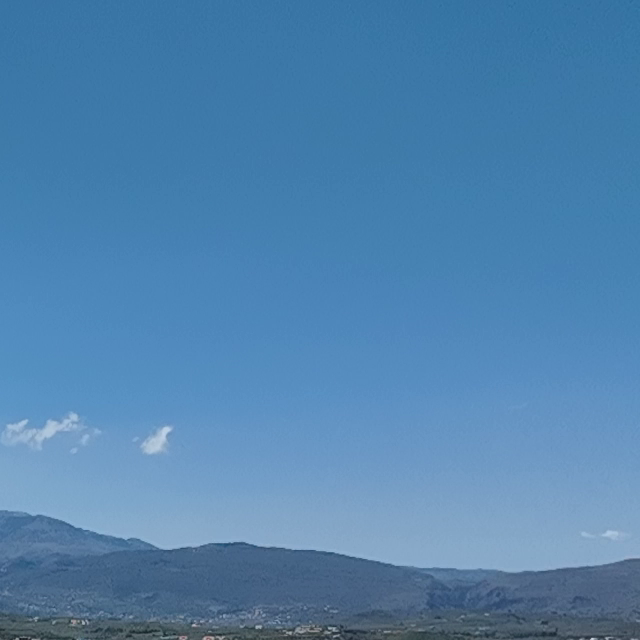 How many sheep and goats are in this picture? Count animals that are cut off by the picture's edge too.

0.